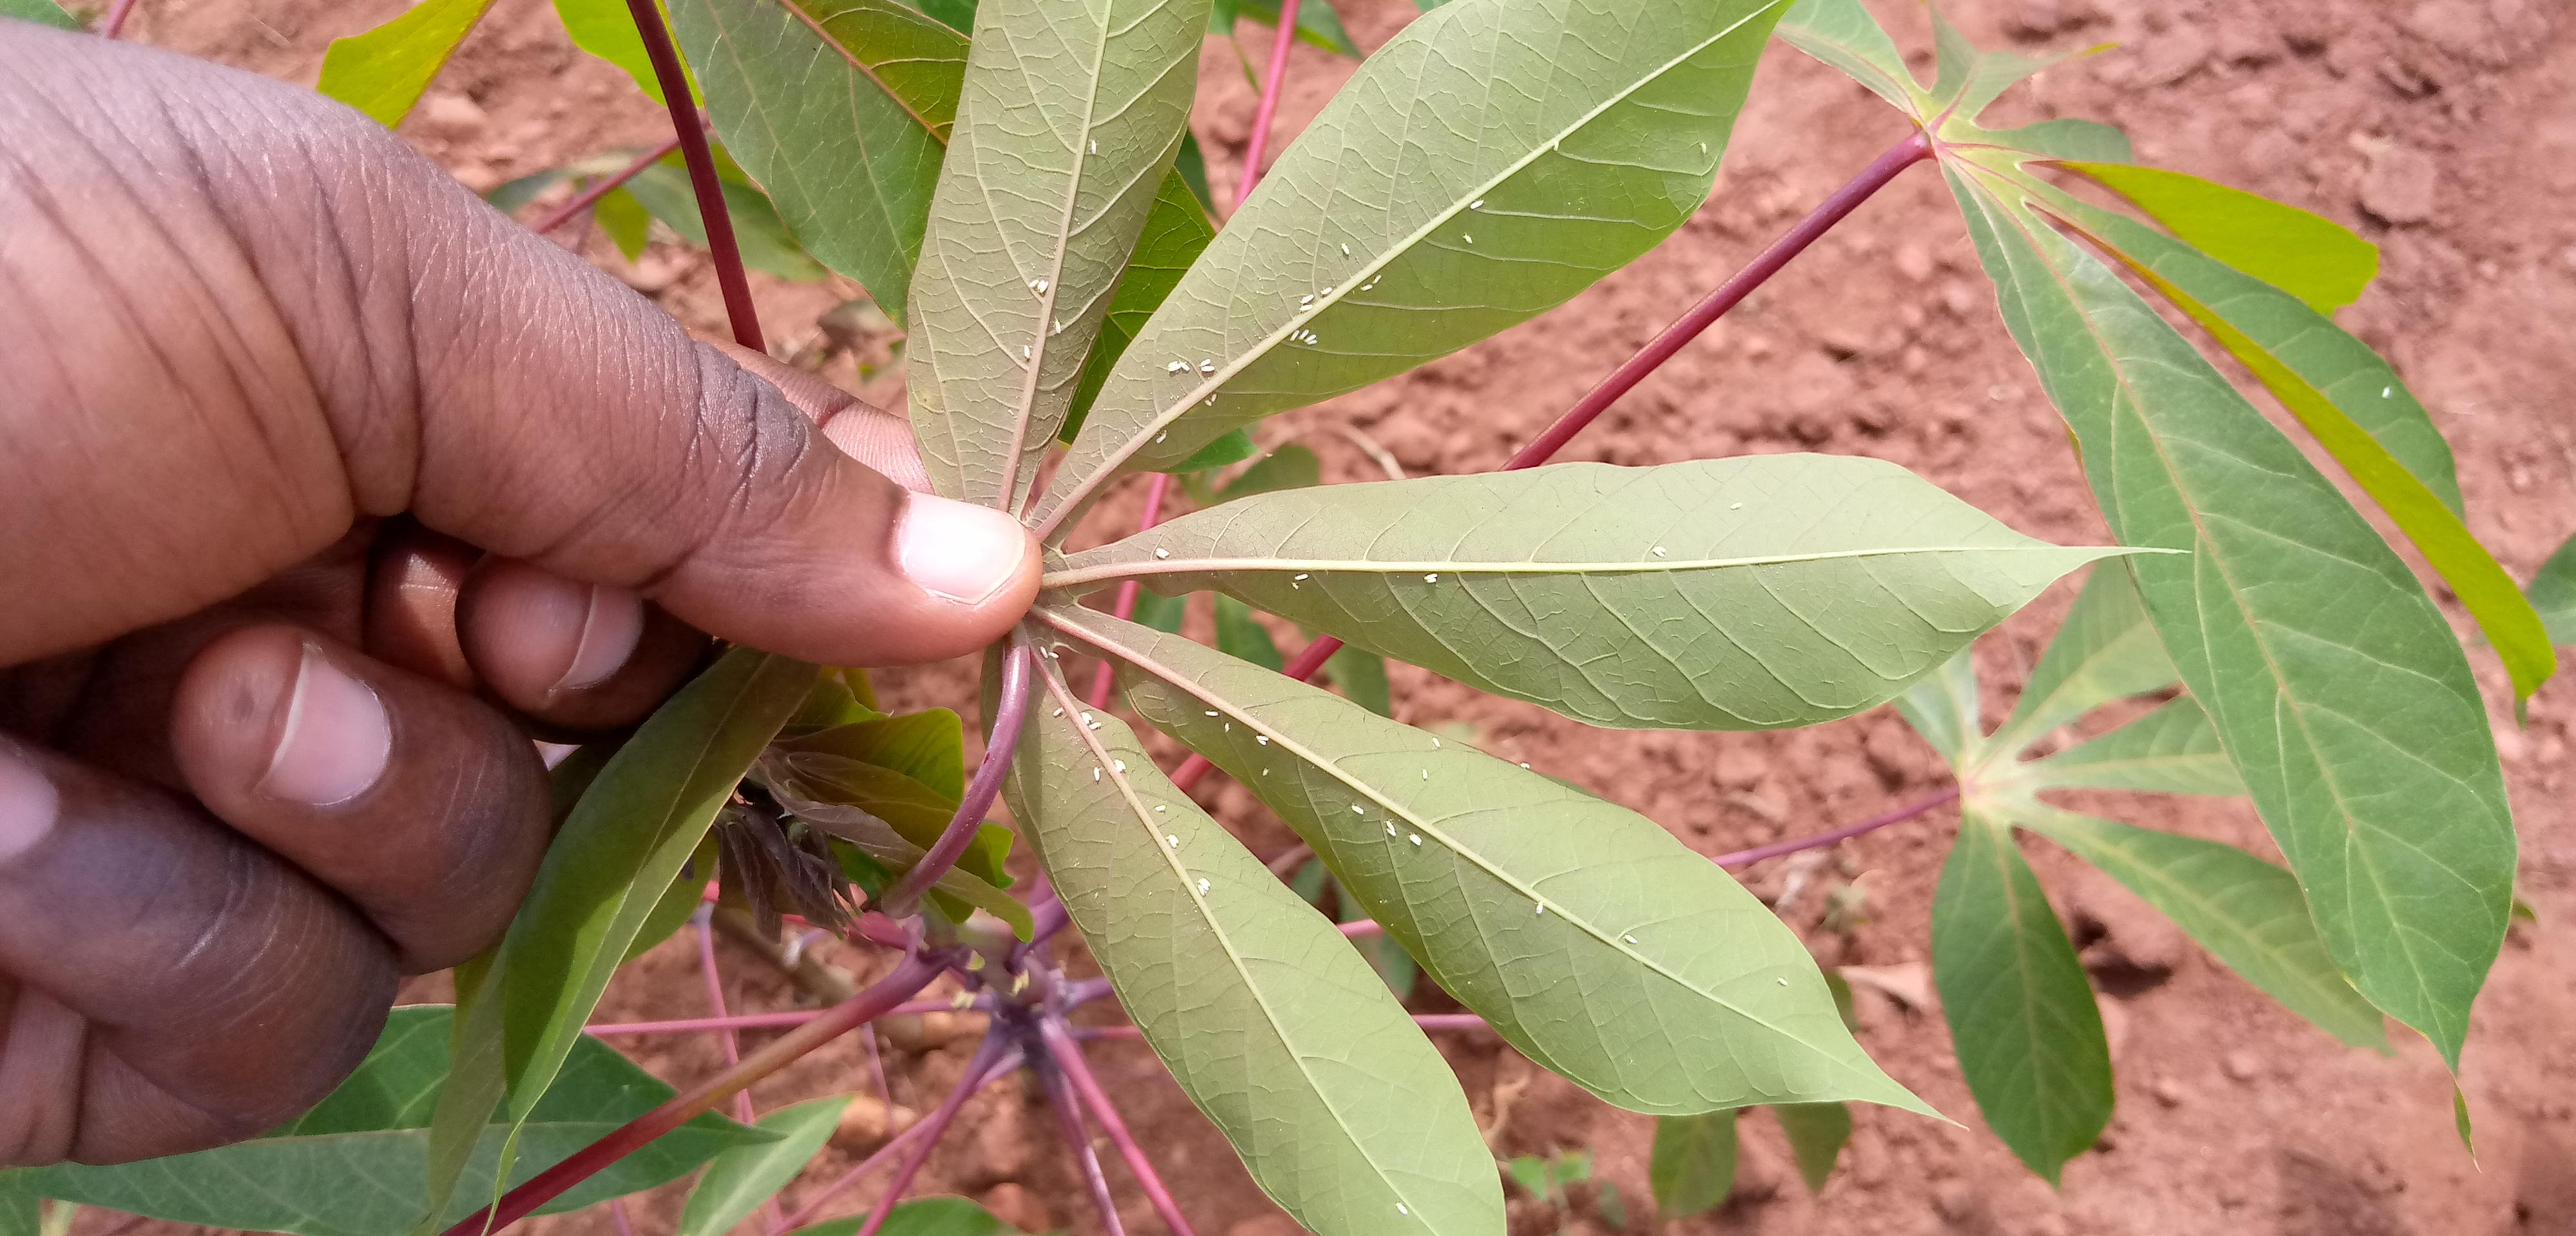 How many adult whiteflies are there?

63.